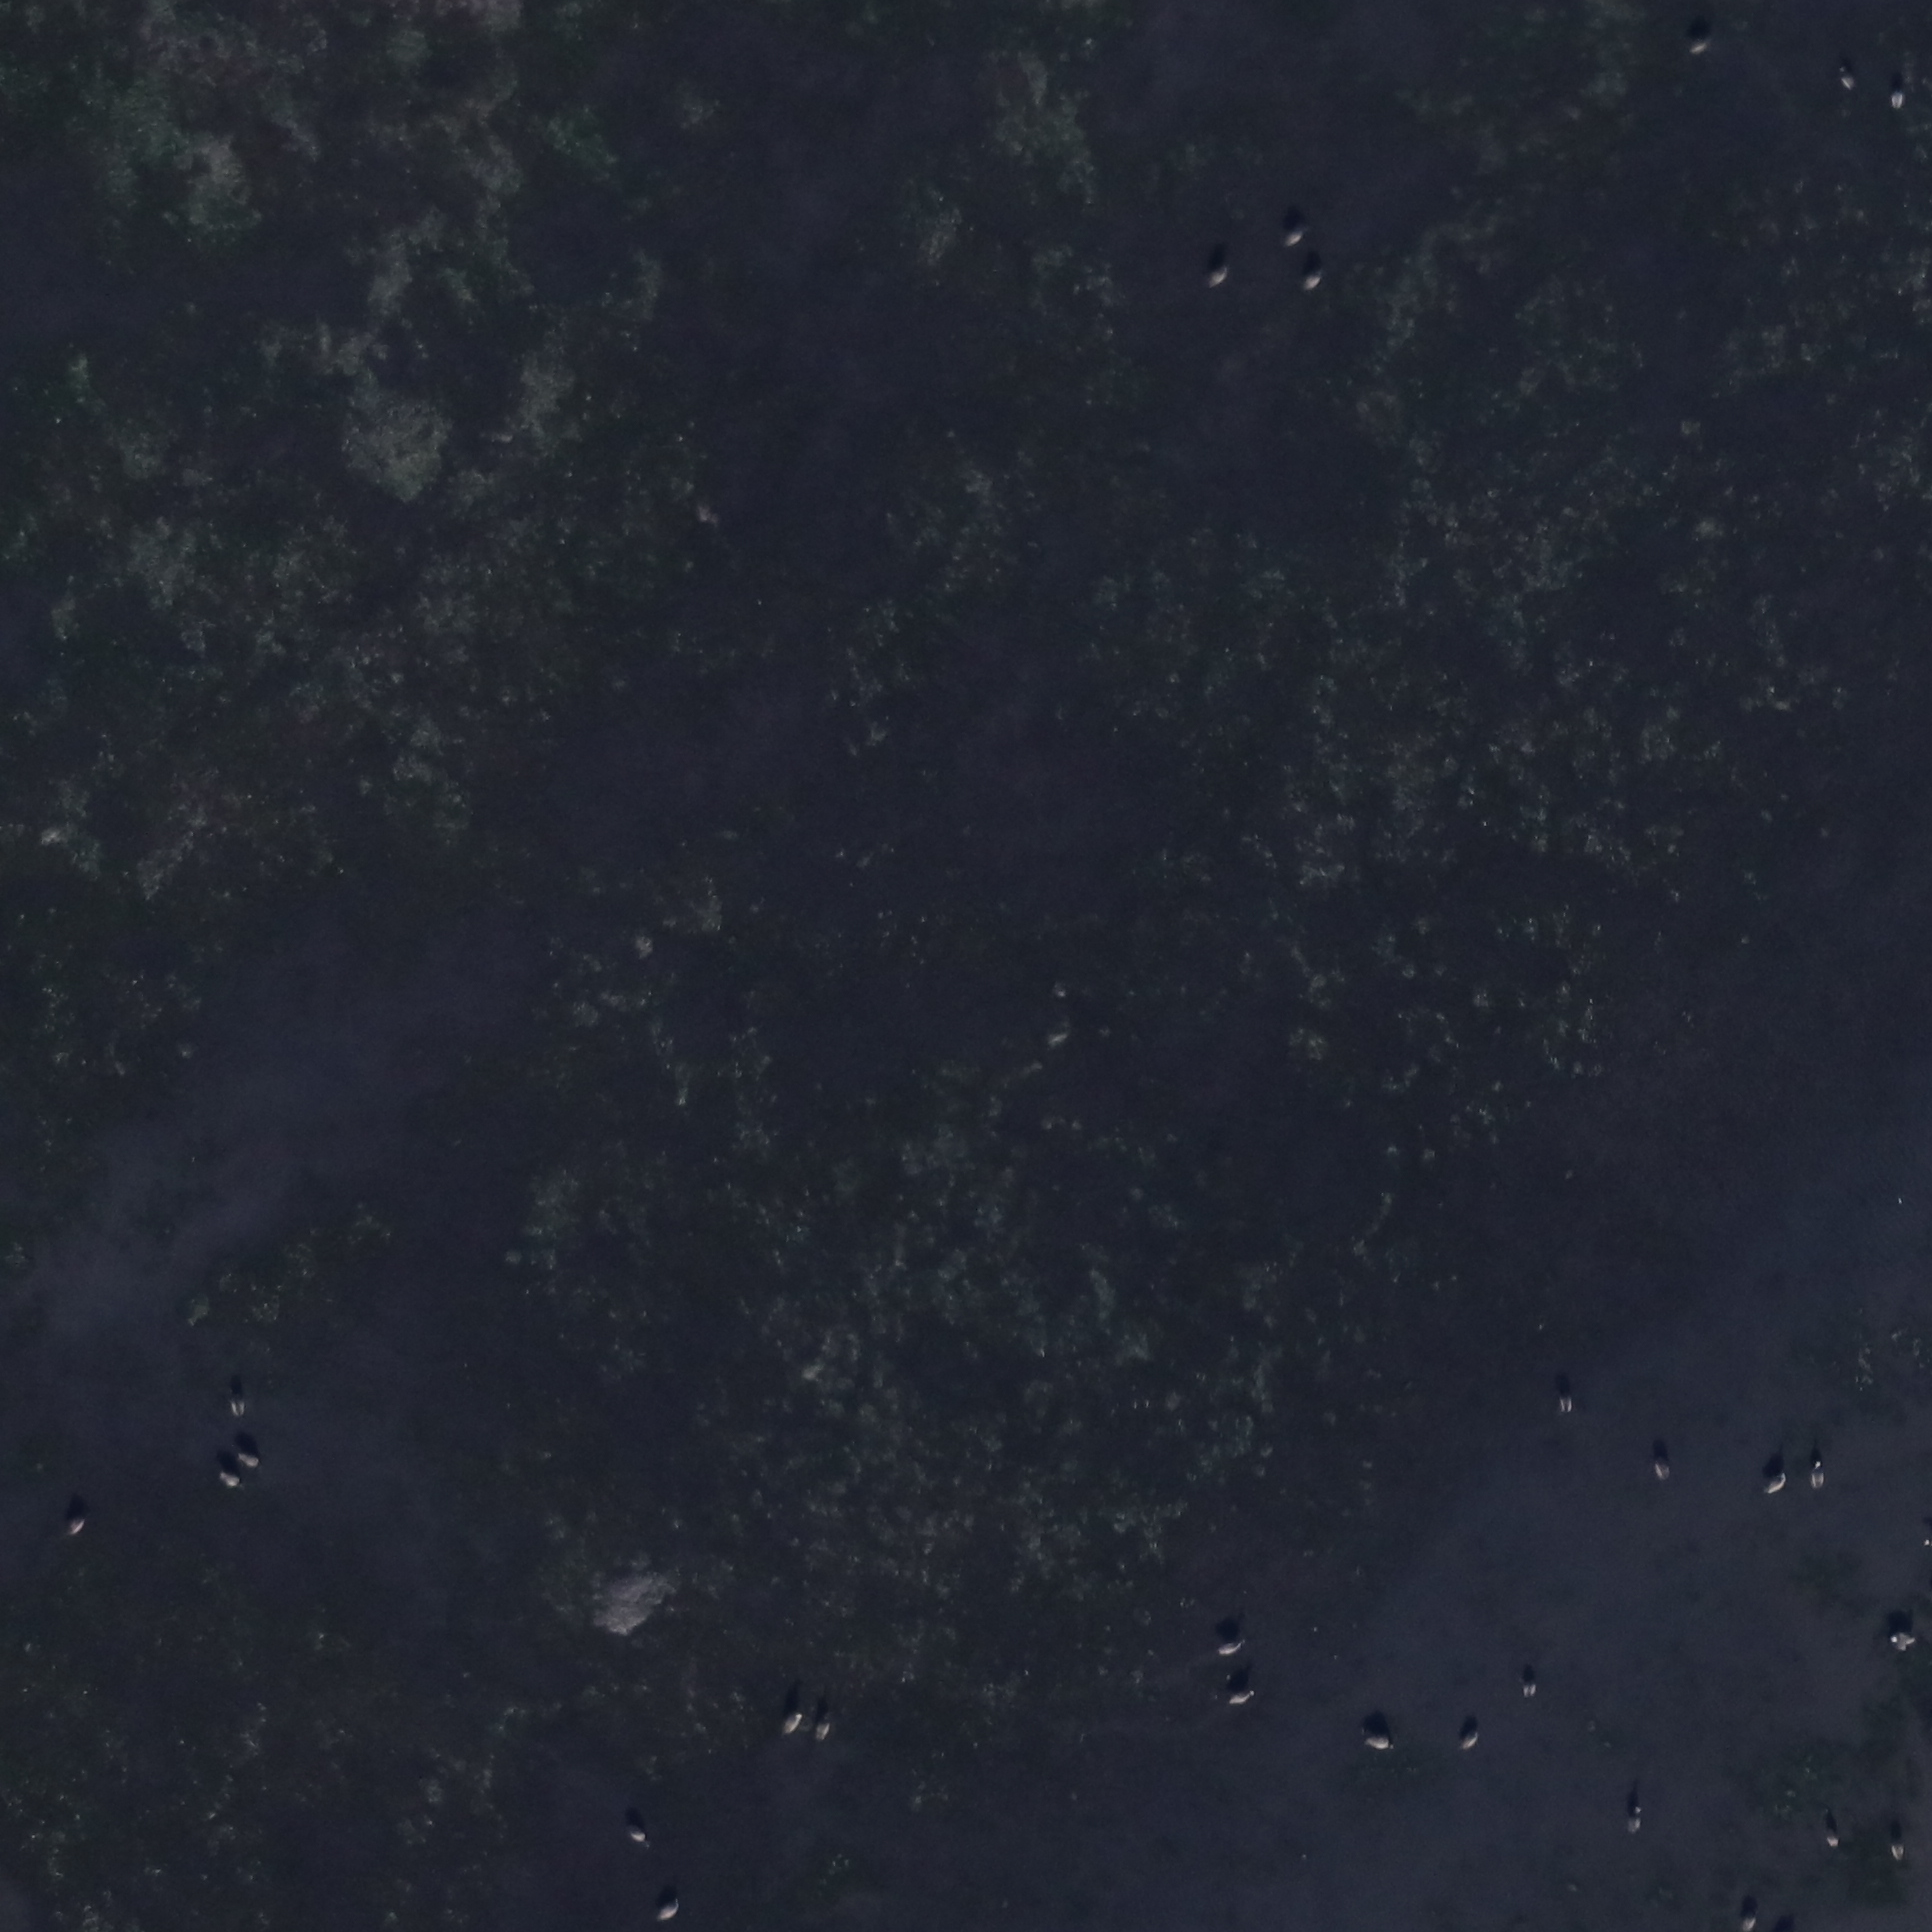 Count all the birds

28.